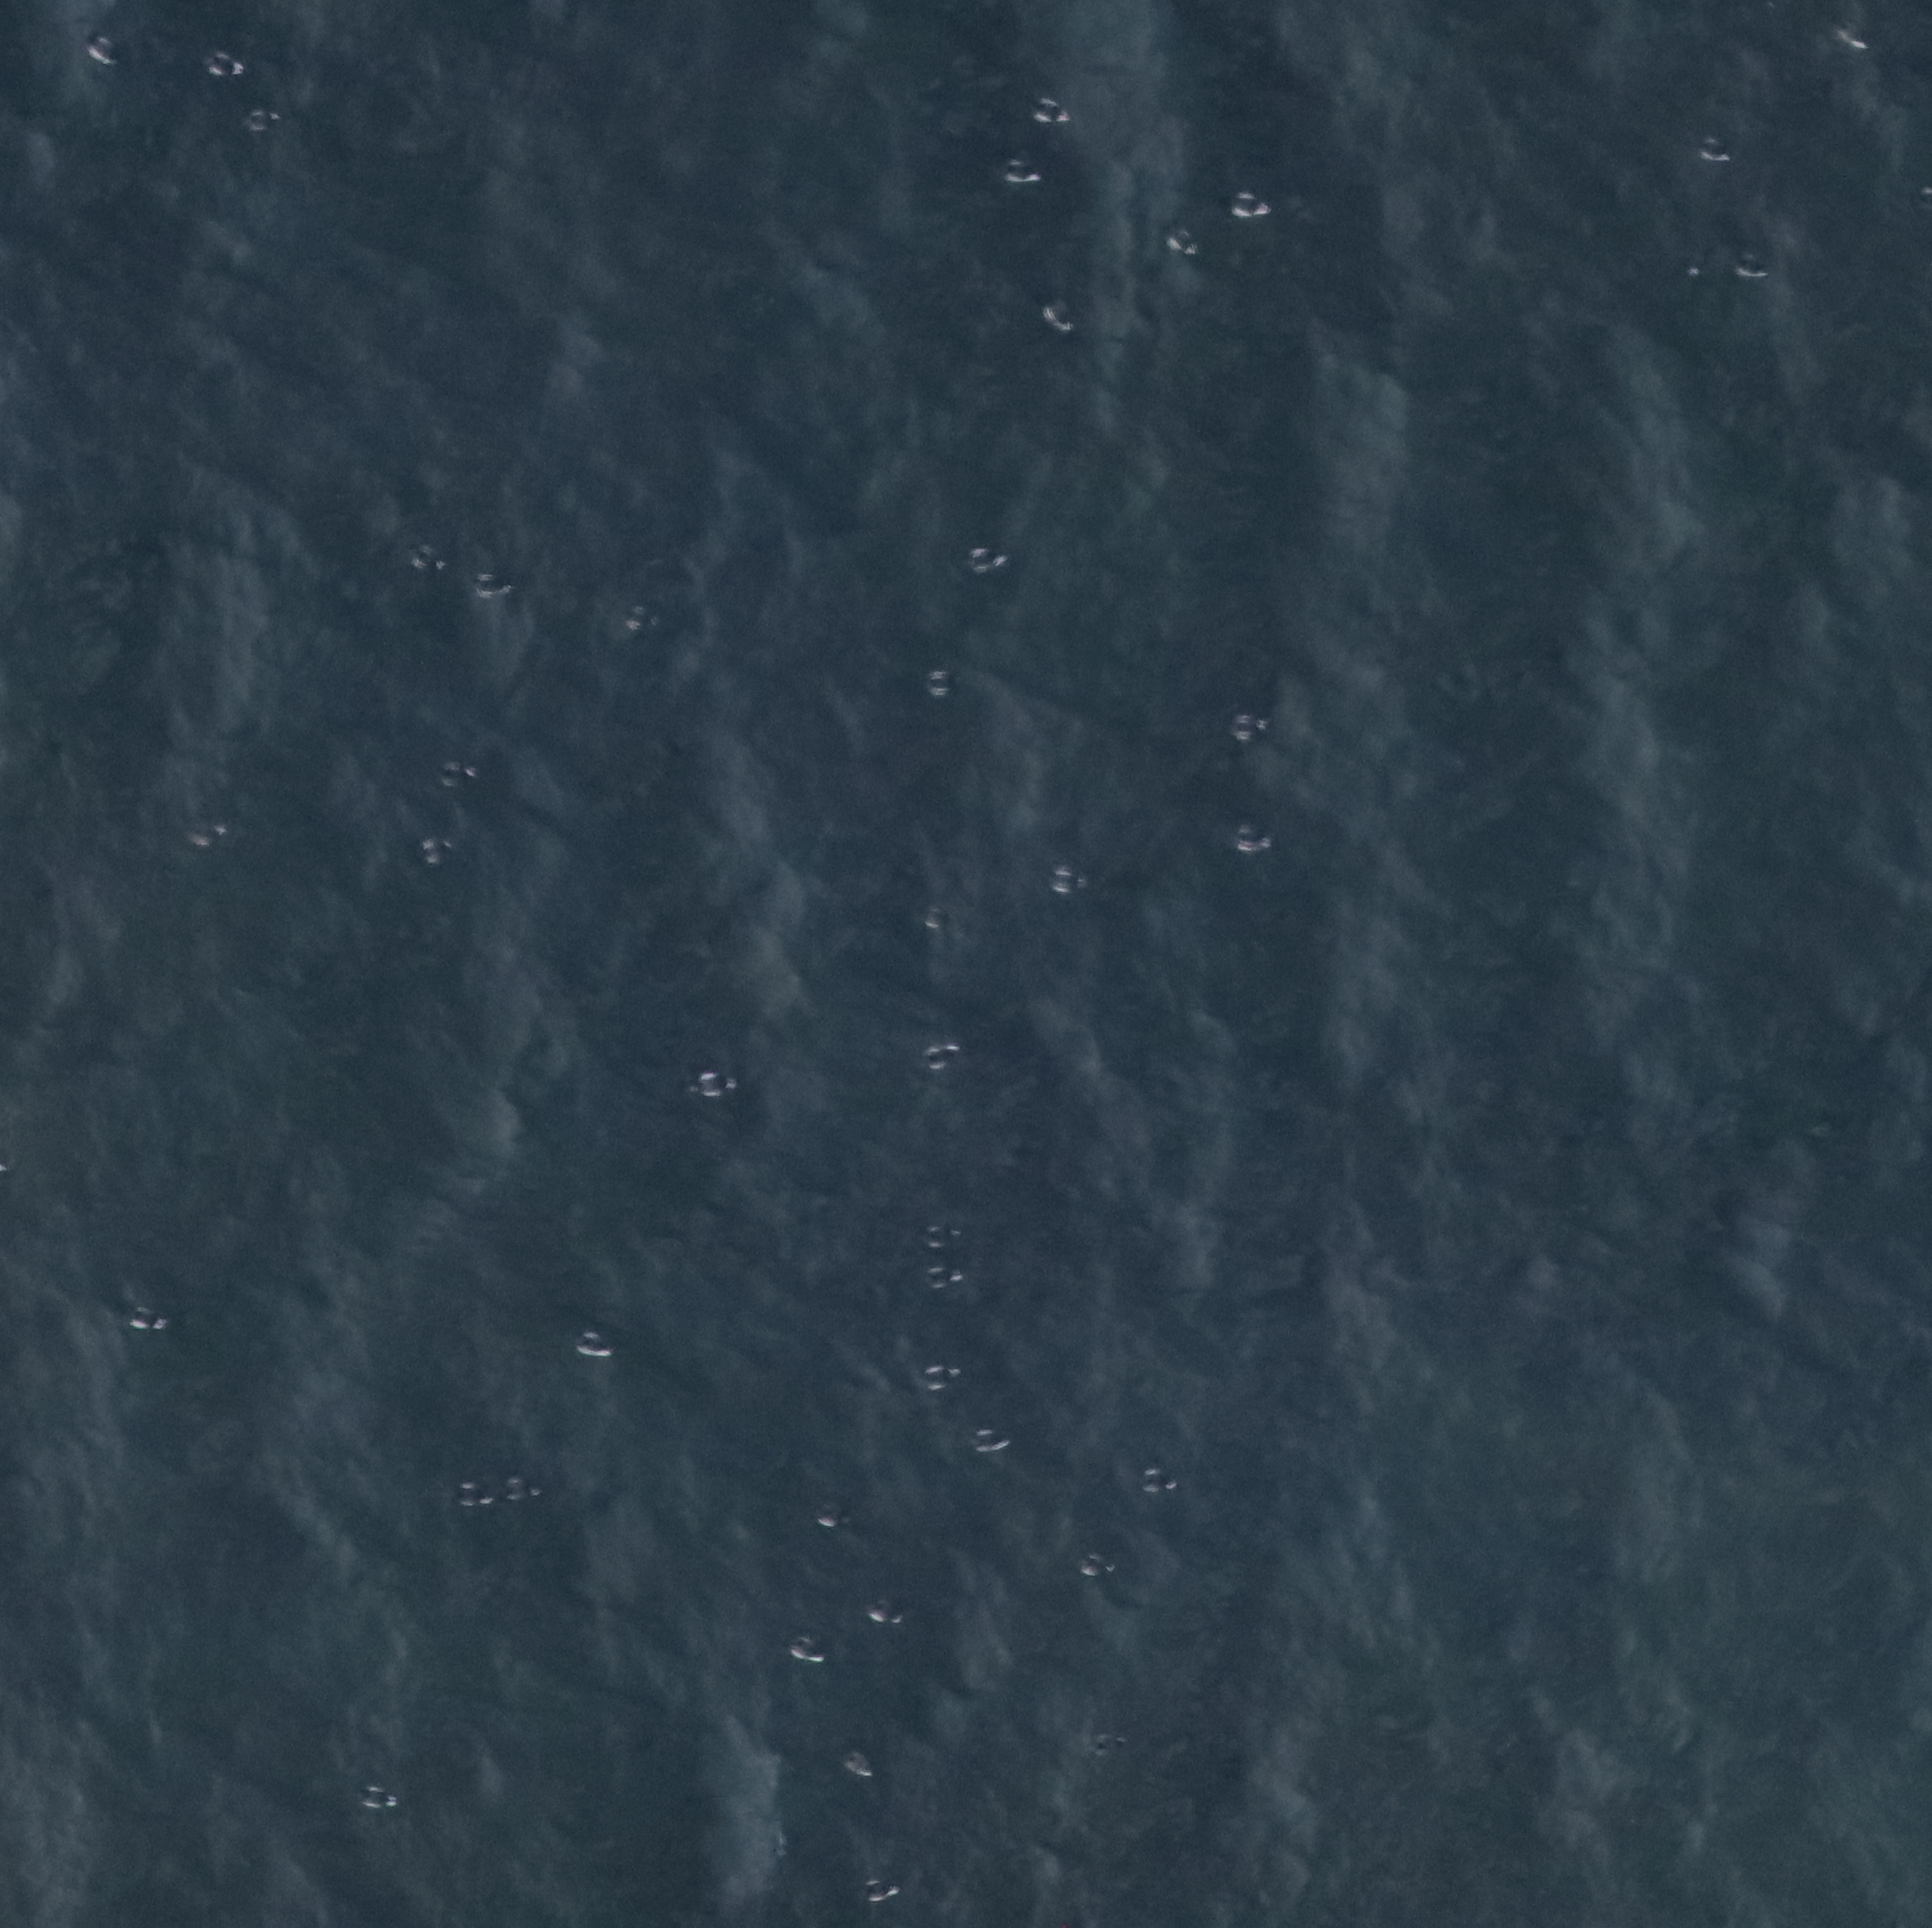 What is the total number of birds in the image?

43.